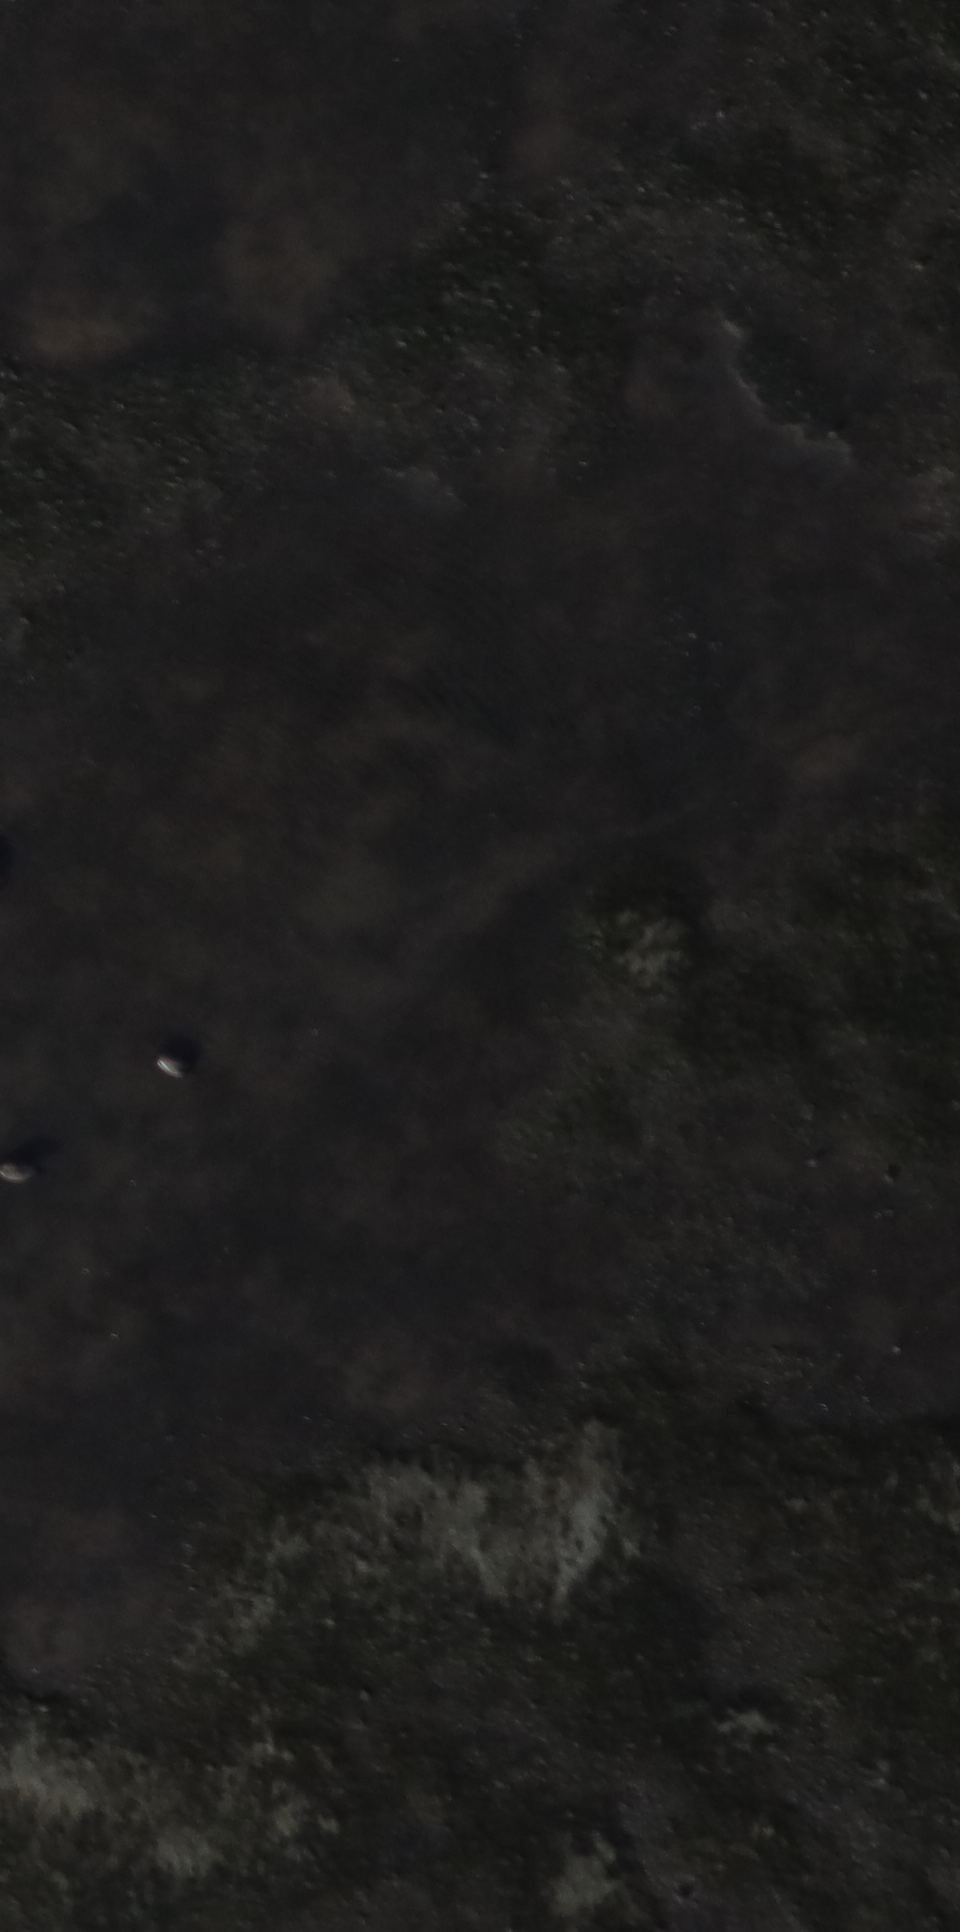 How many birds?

2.